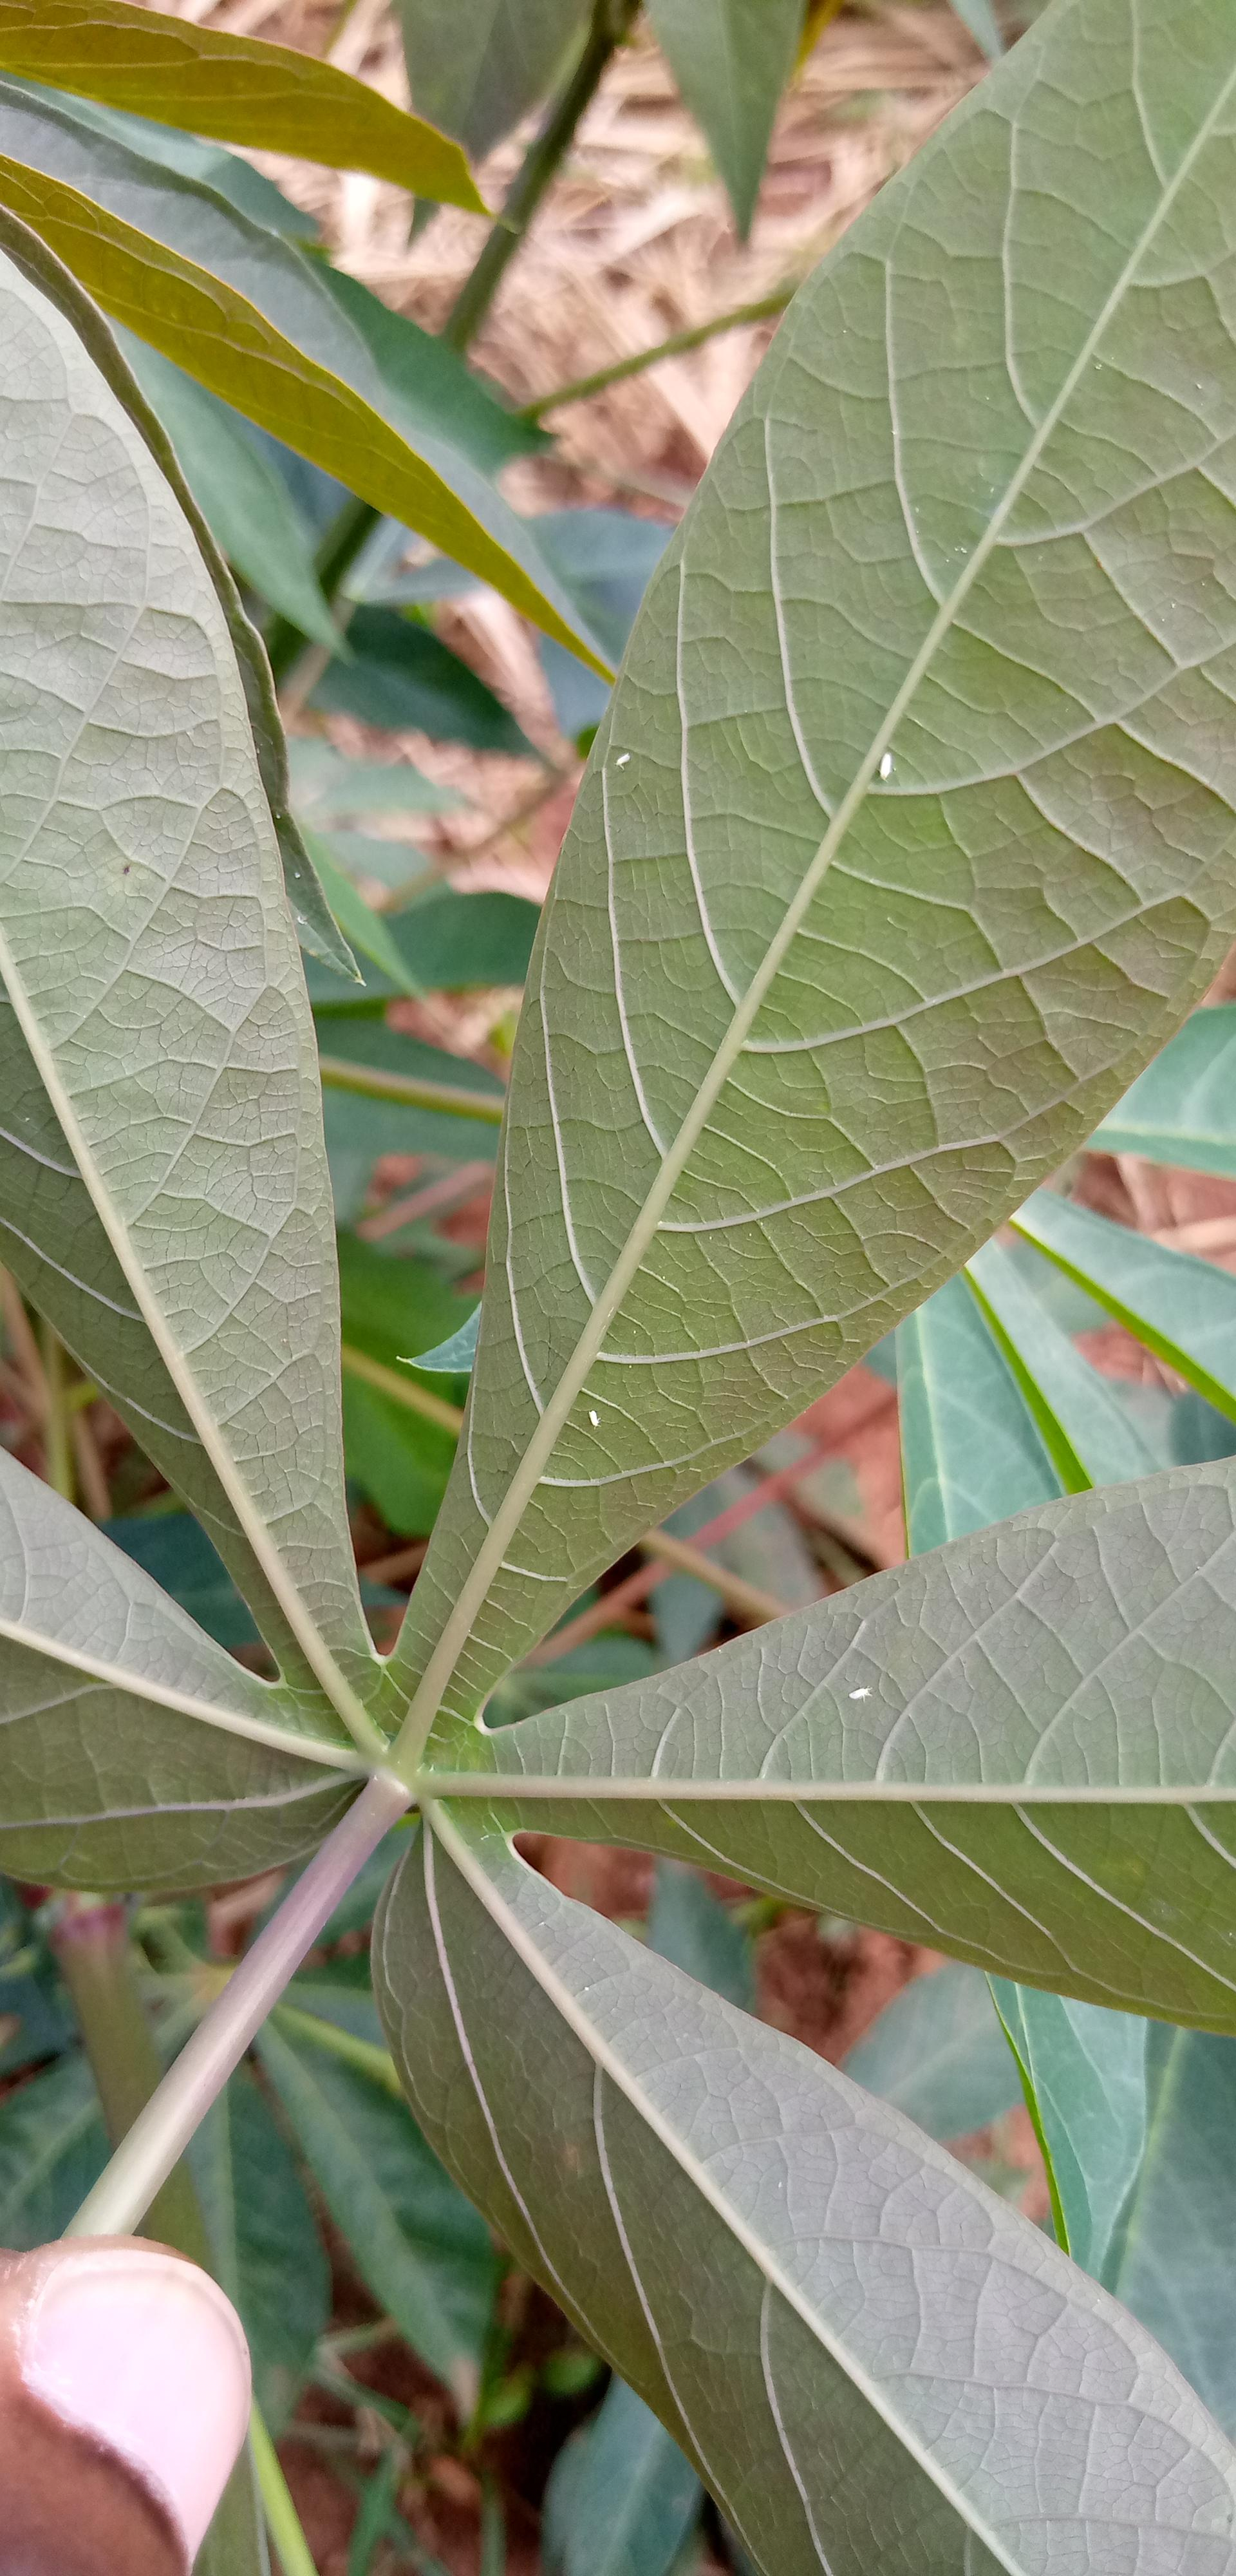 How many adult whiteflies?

4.